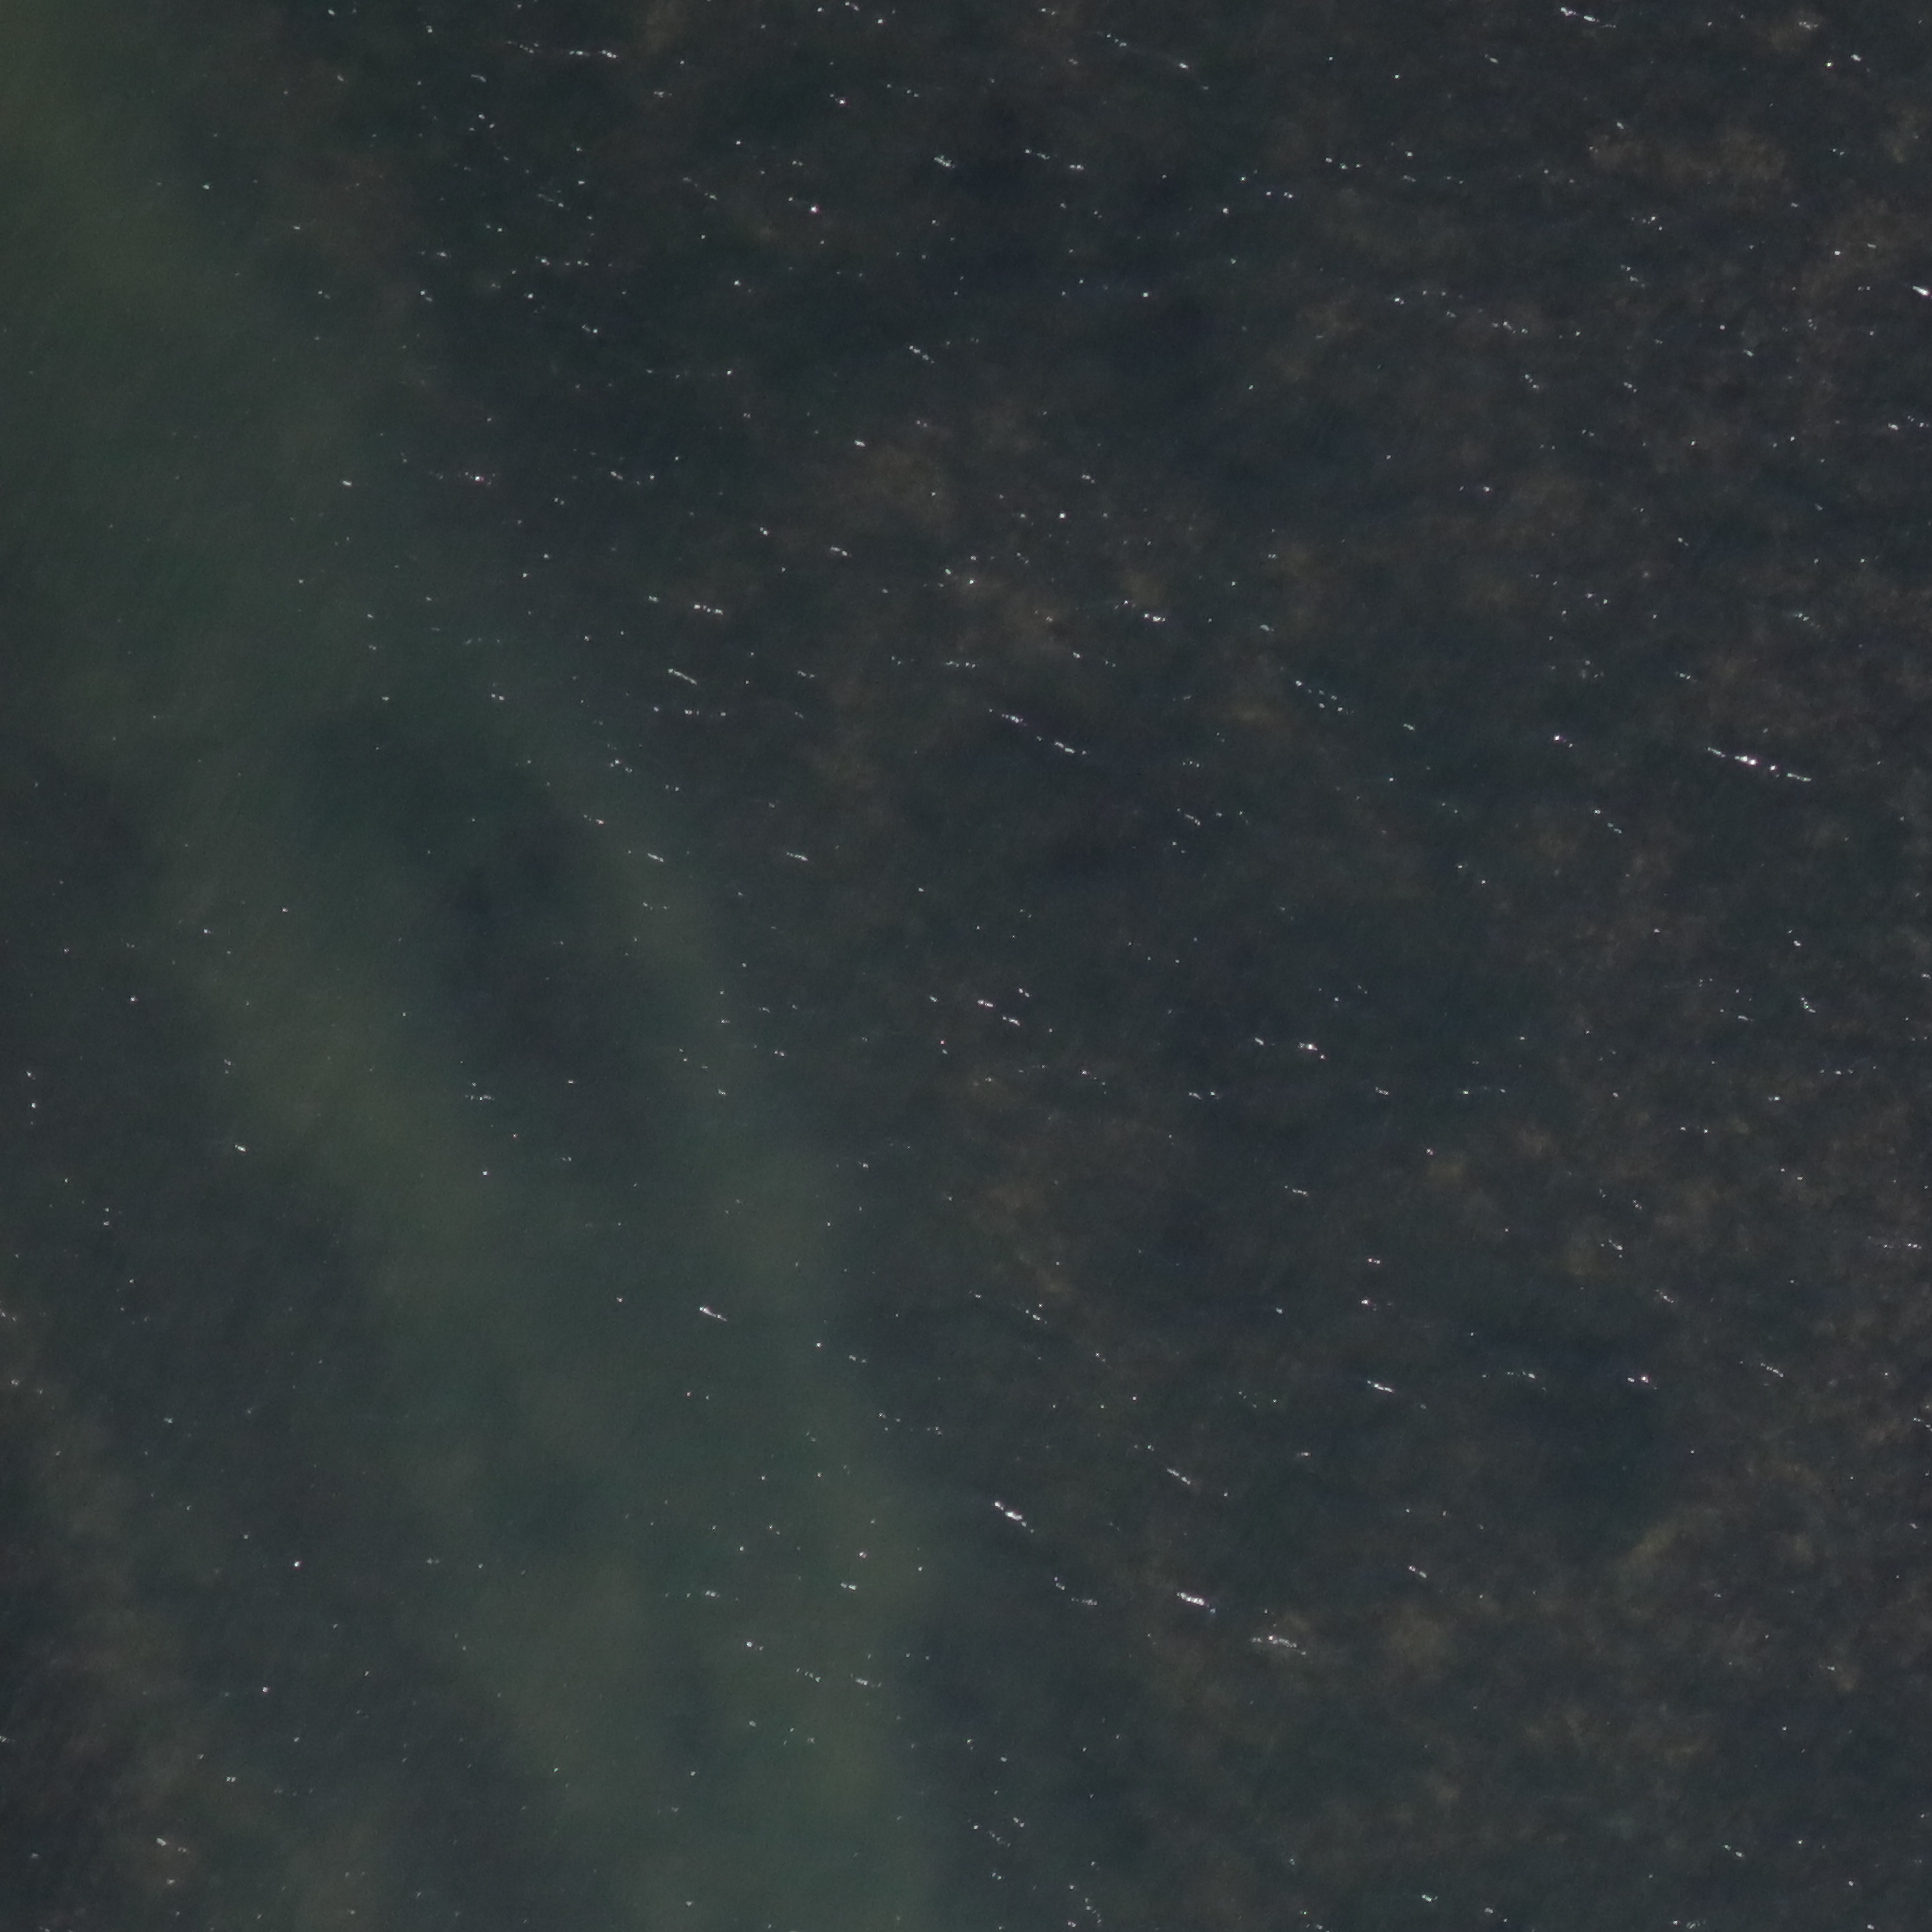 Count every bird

0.